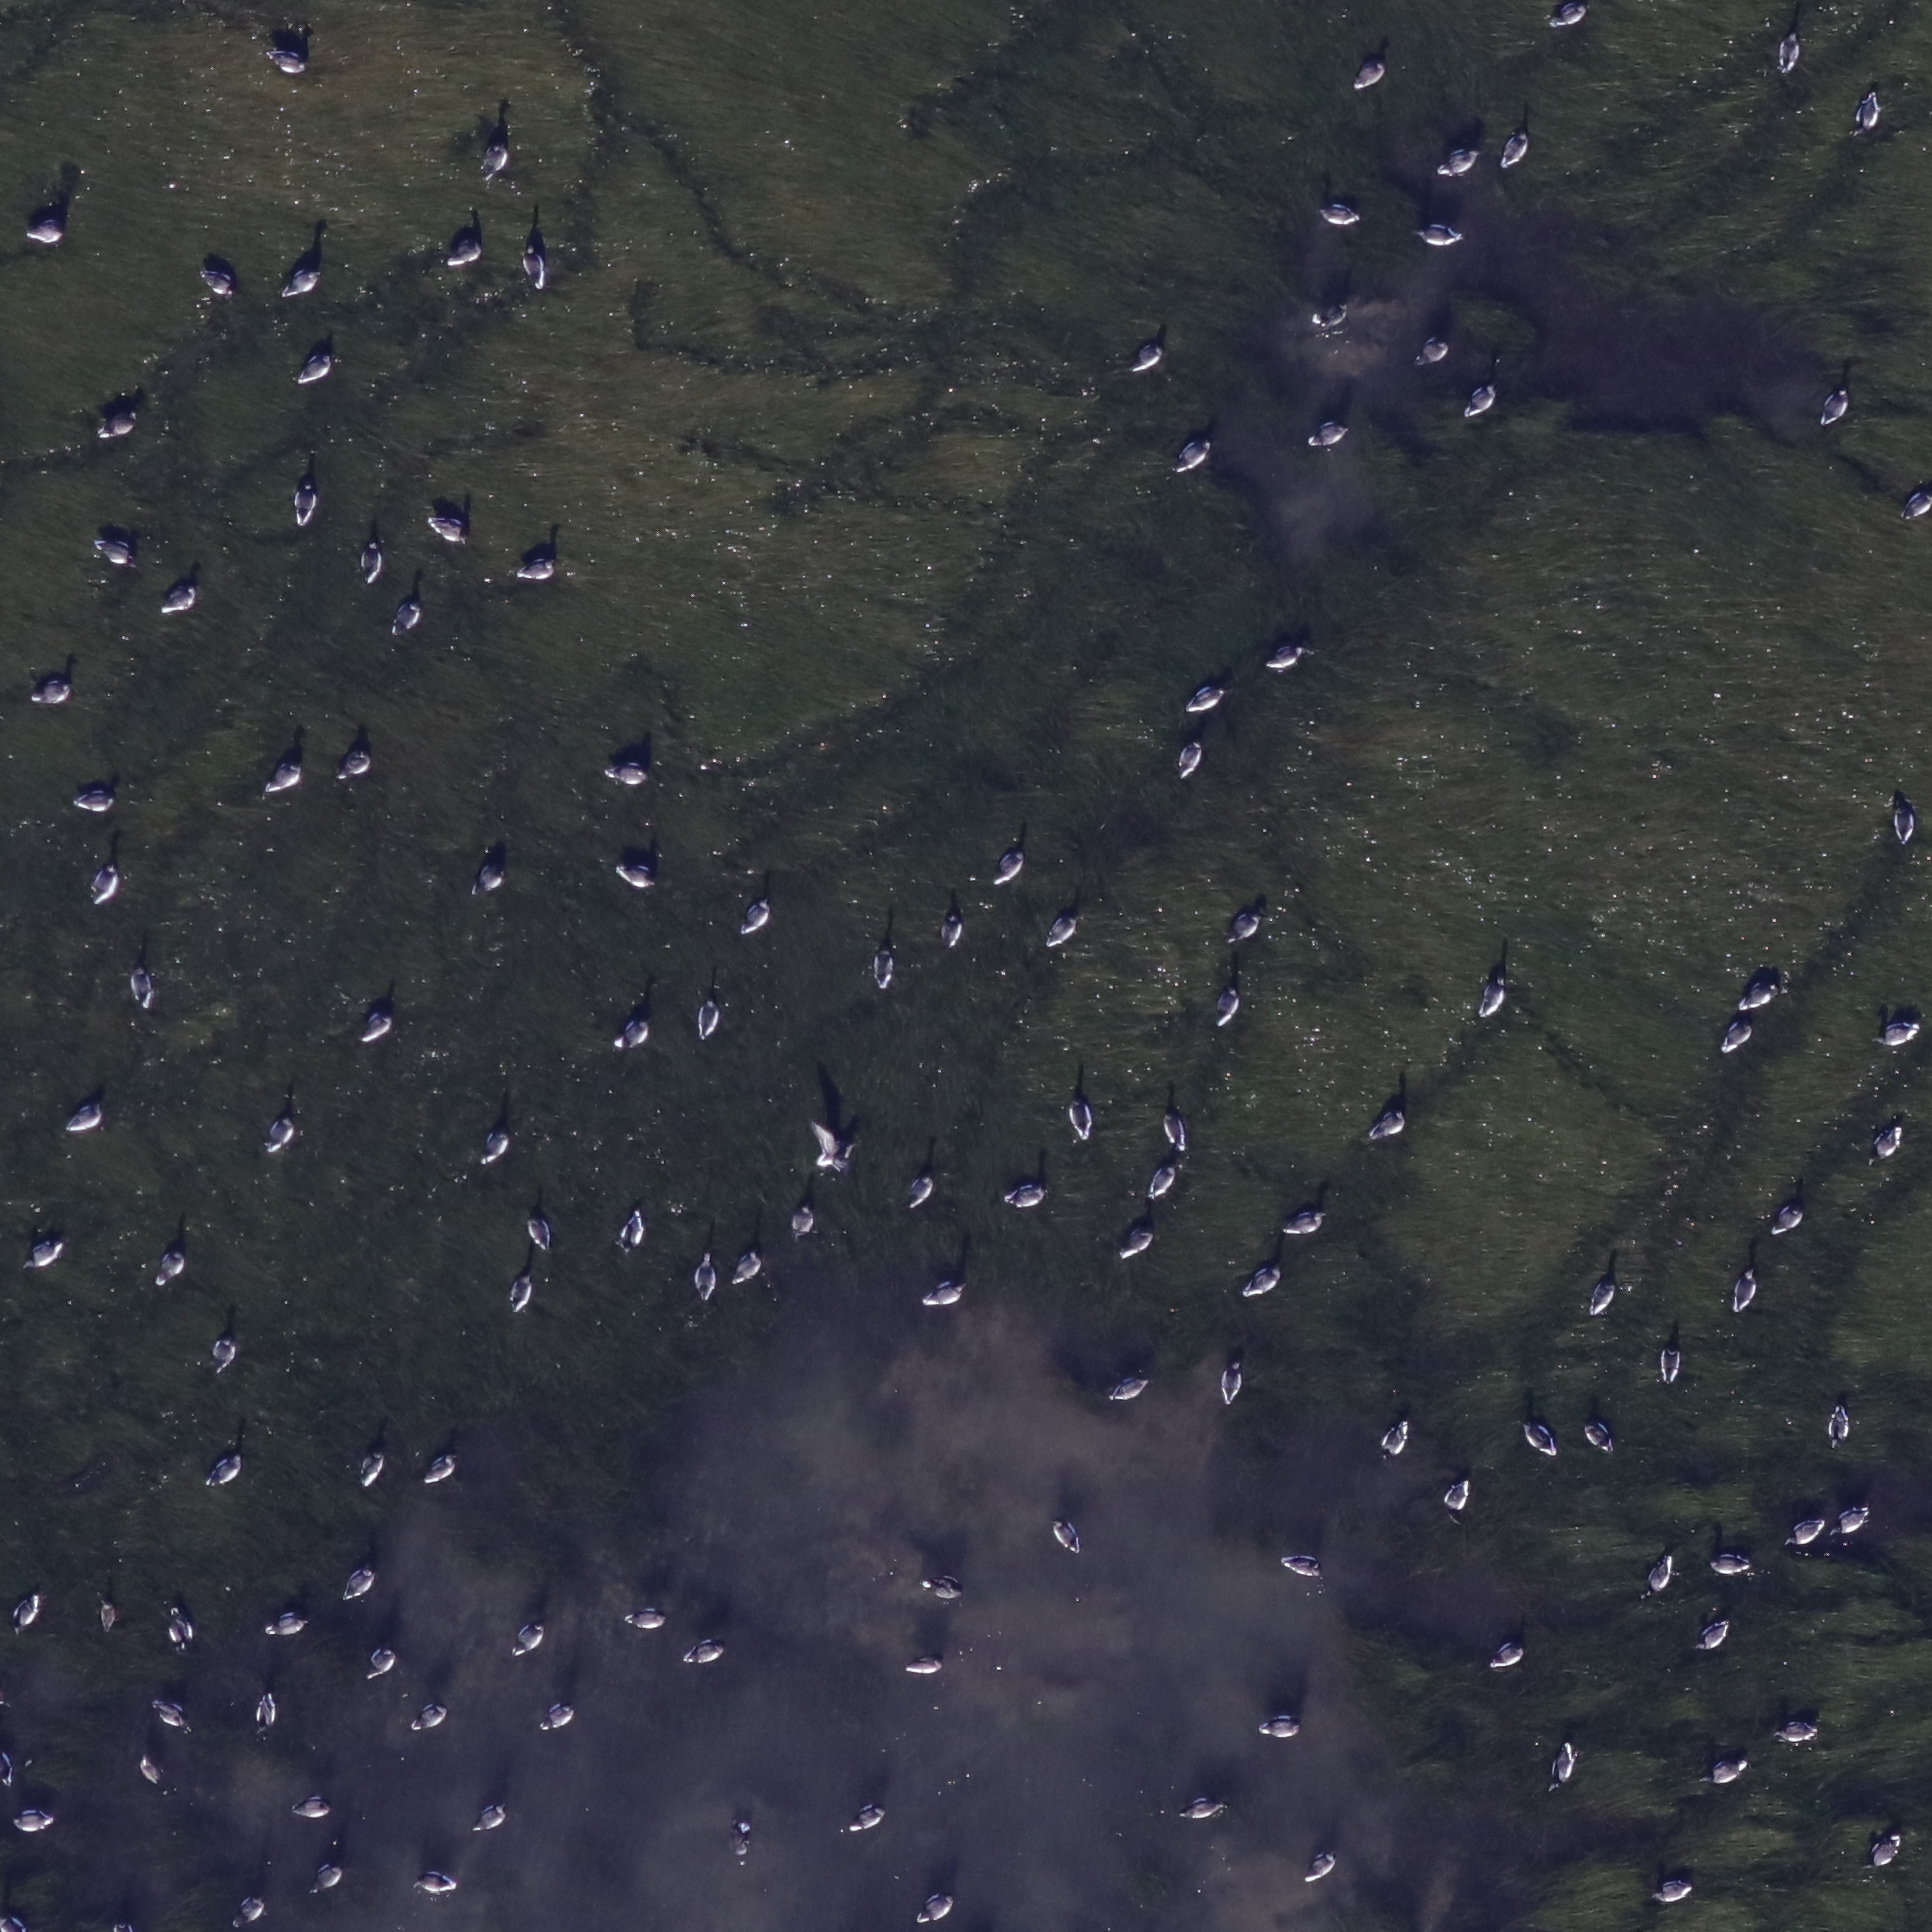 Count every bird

140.